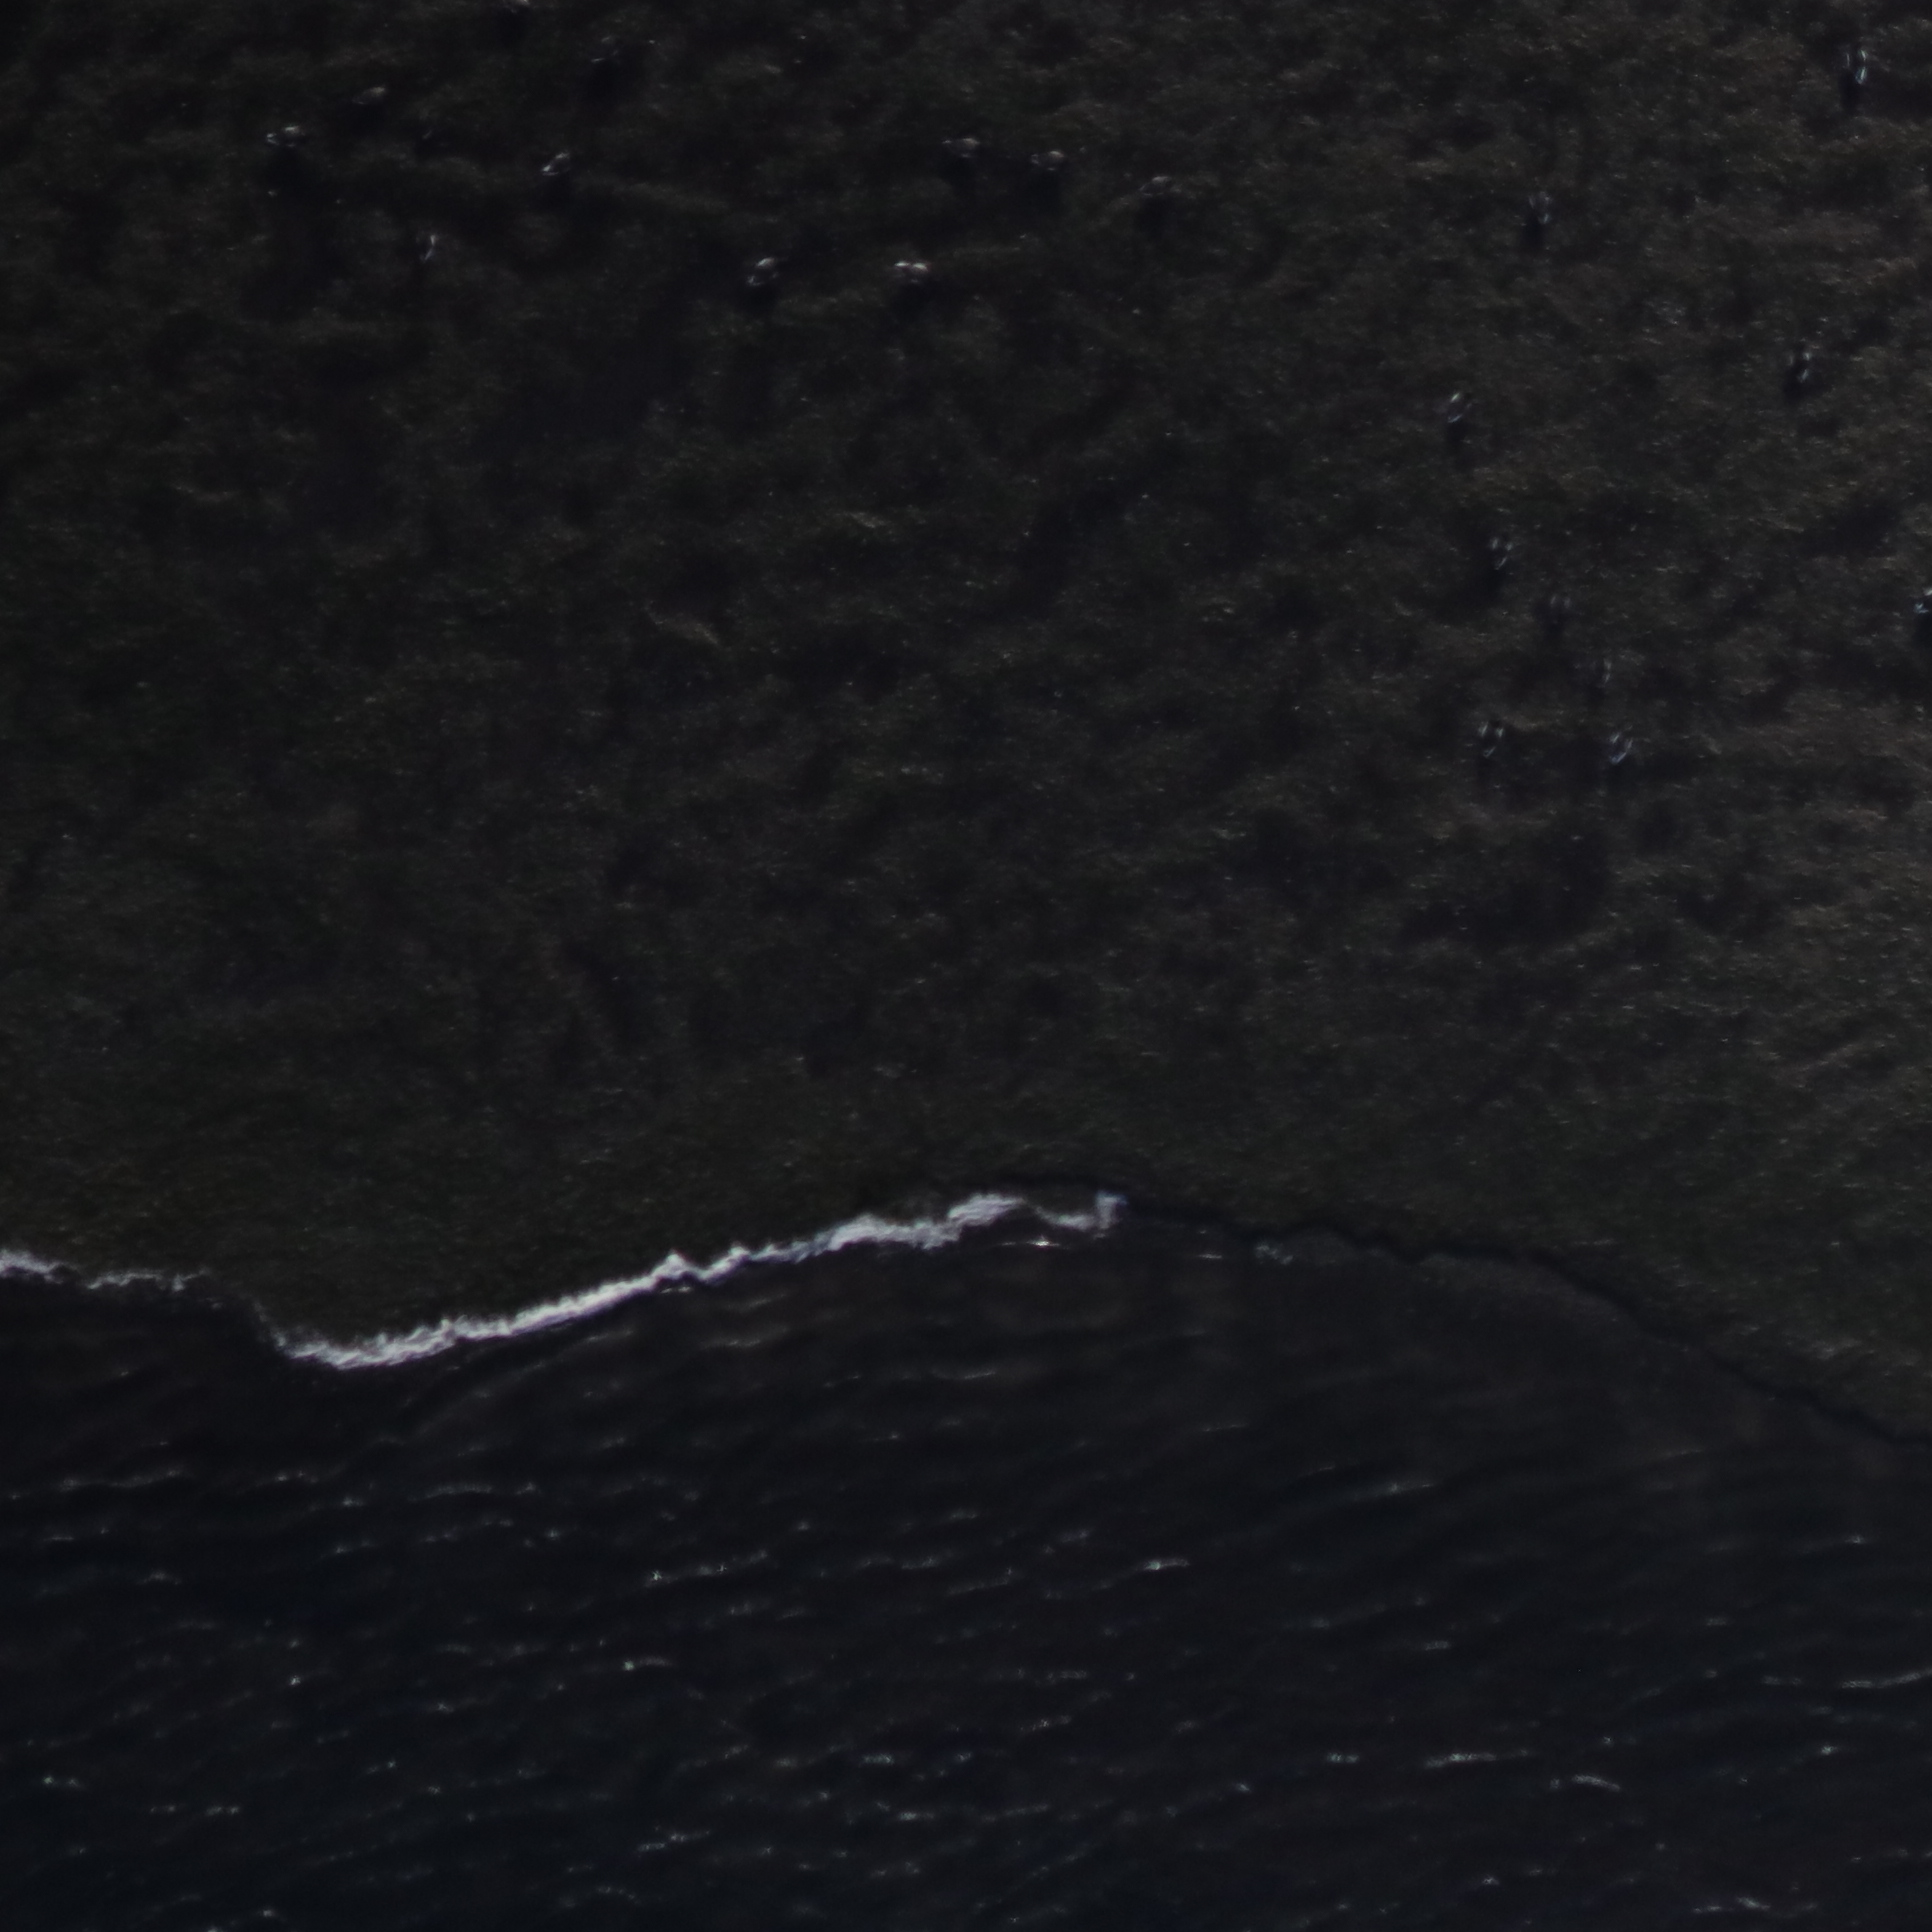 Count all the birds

18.